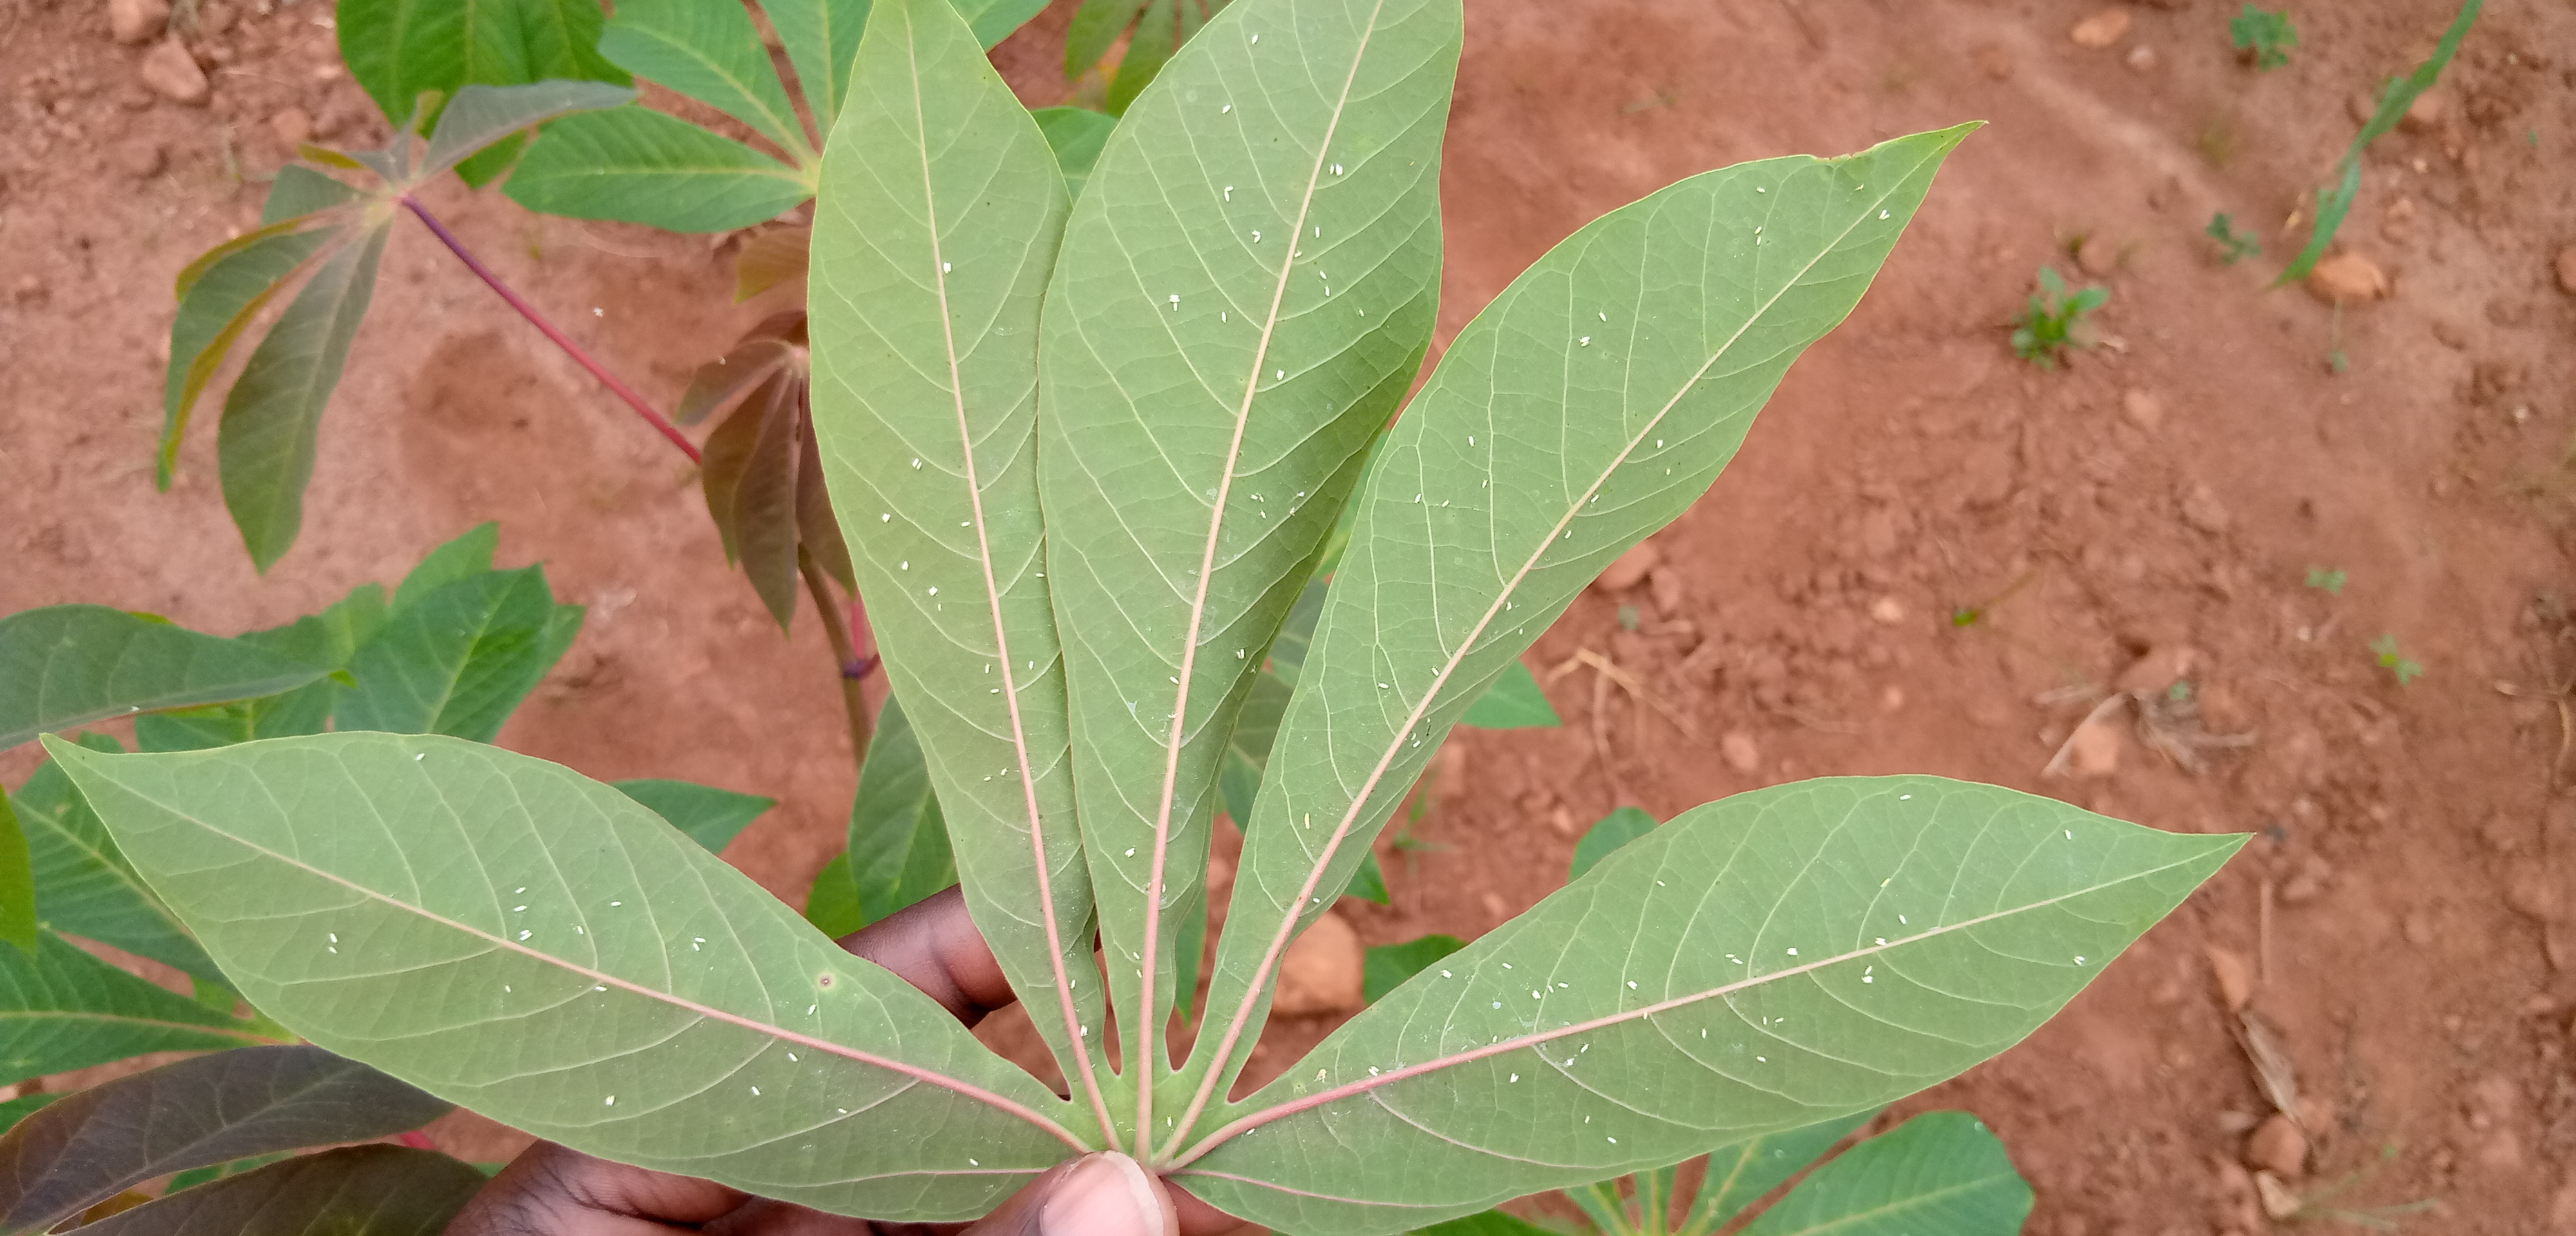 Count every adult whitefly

134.